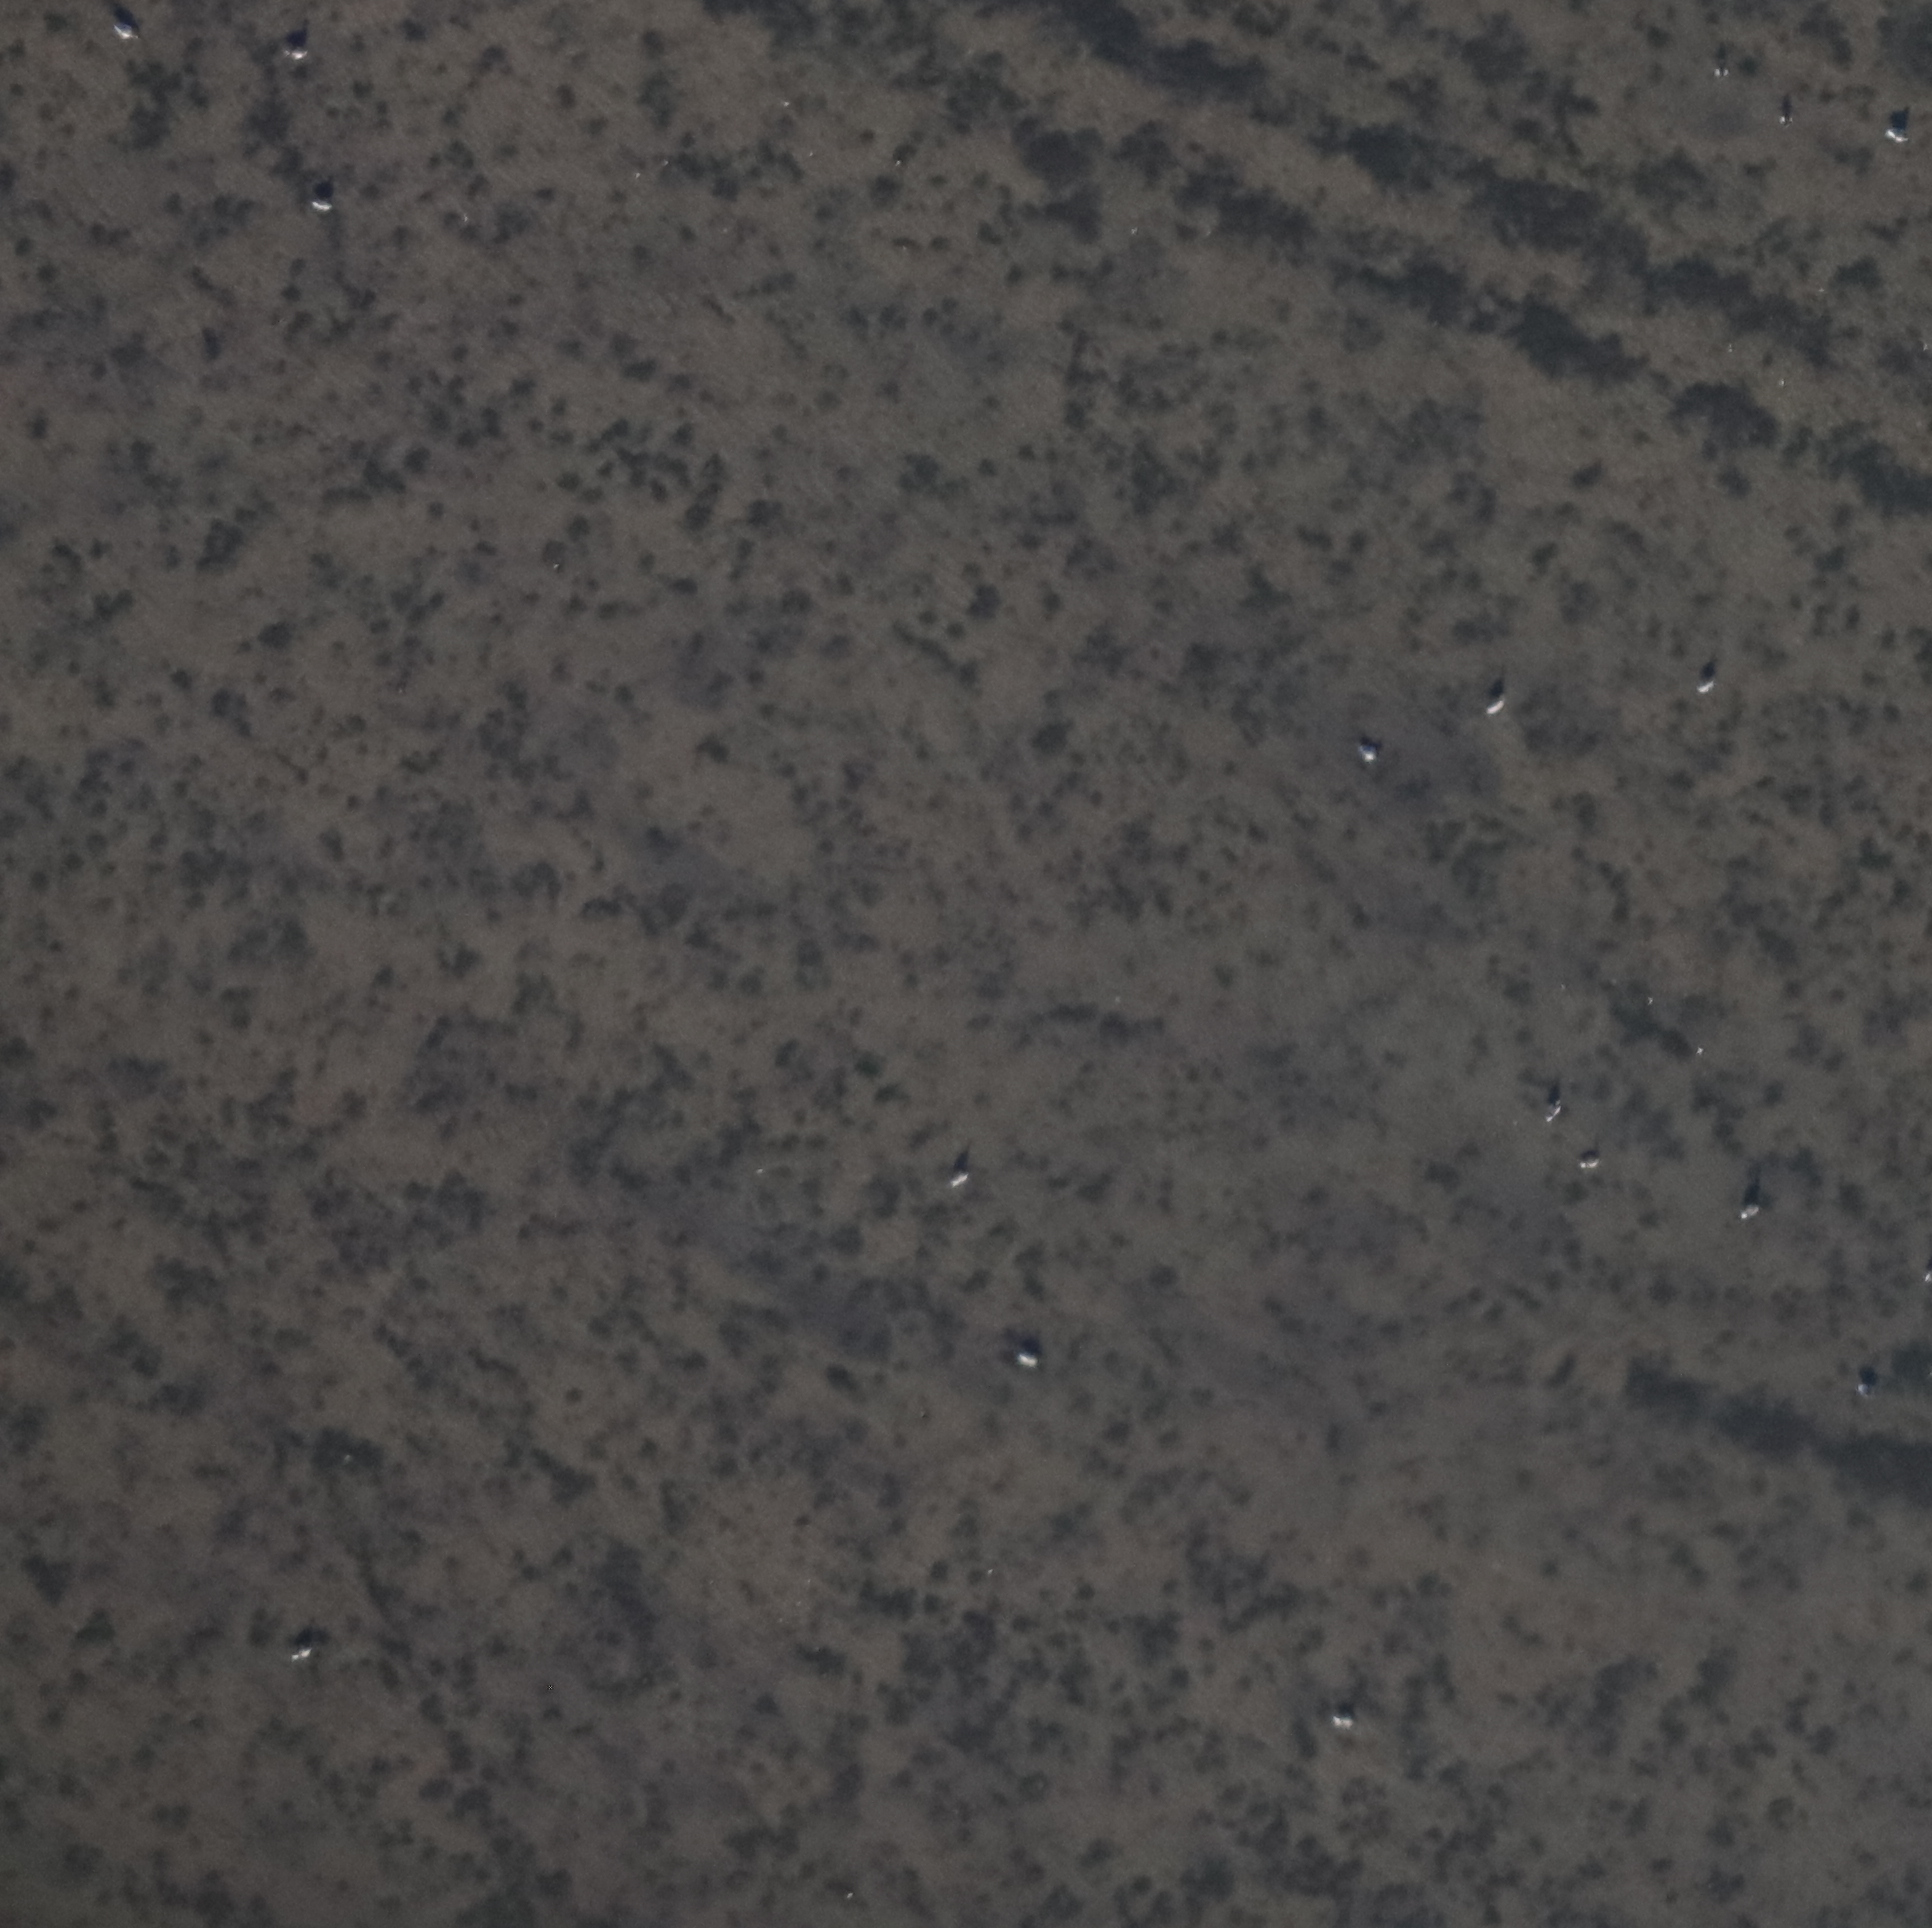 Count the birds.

17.